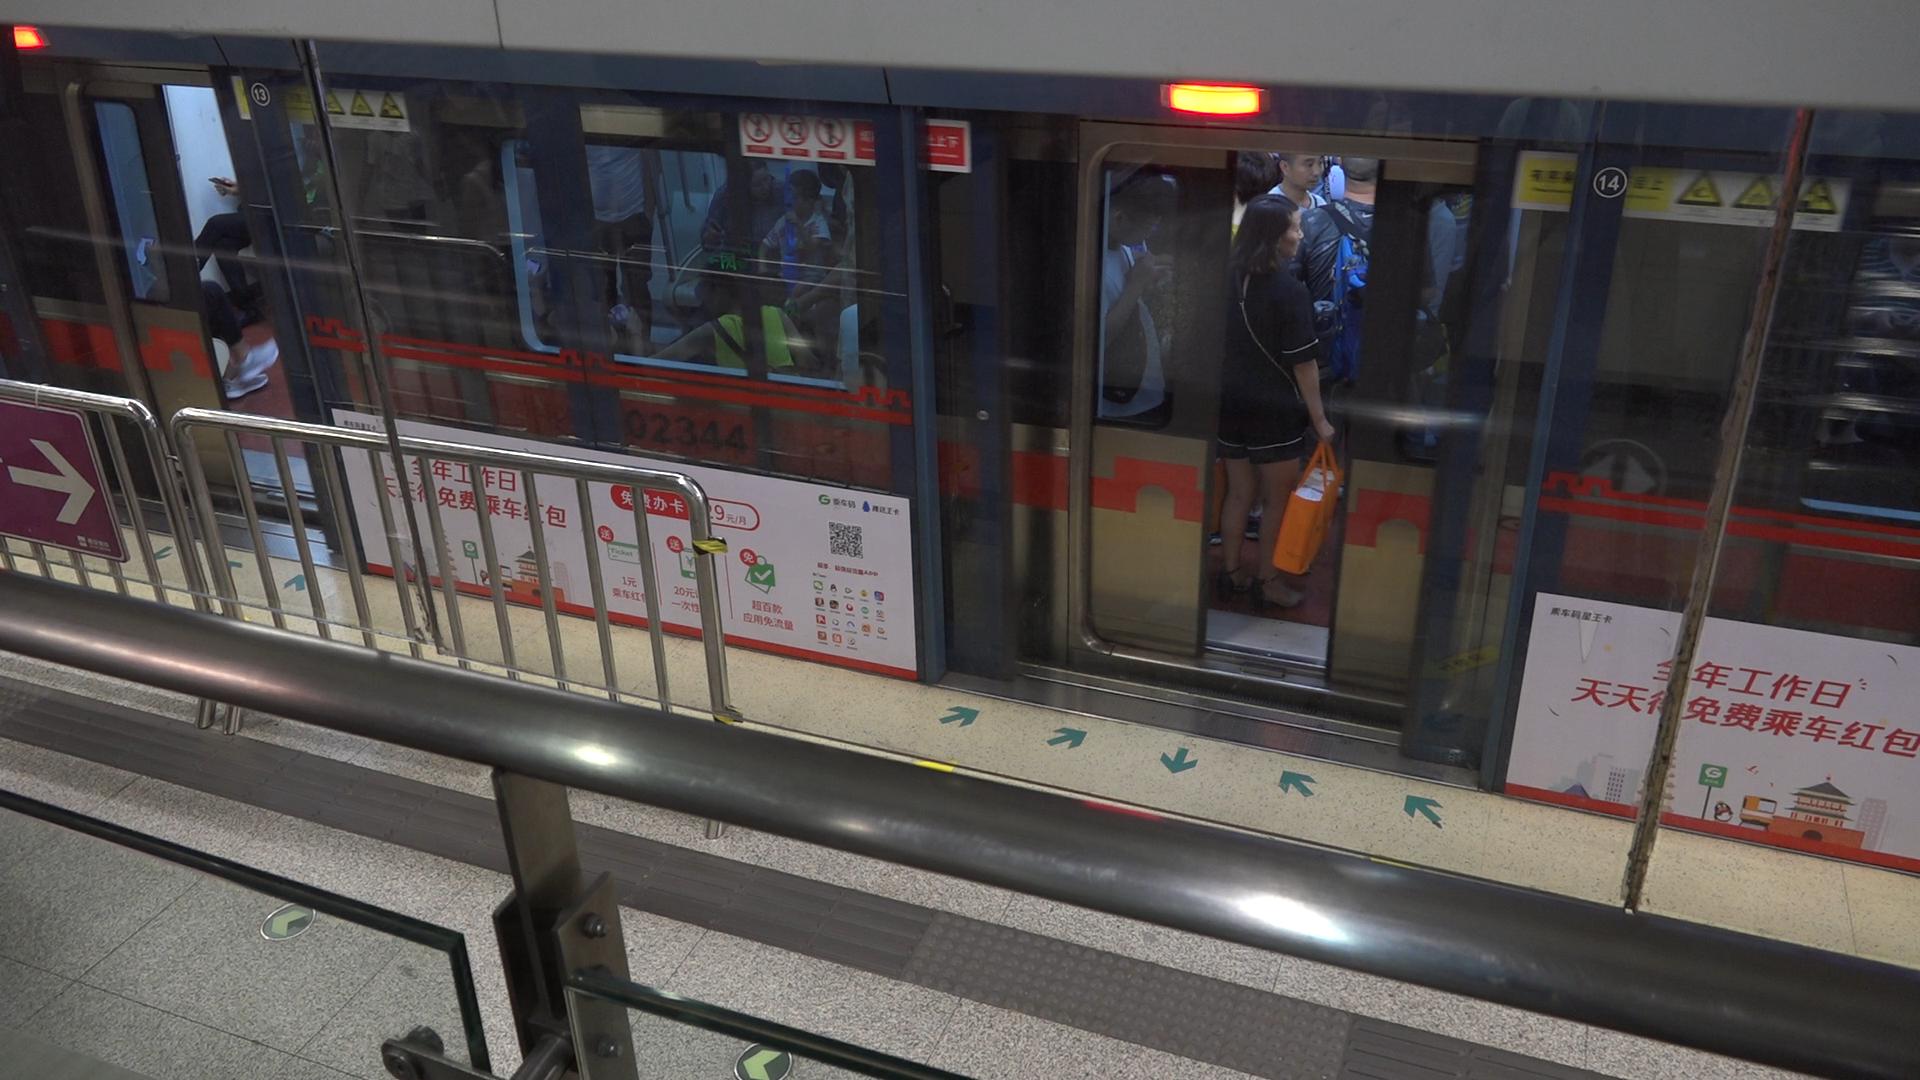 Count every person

8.